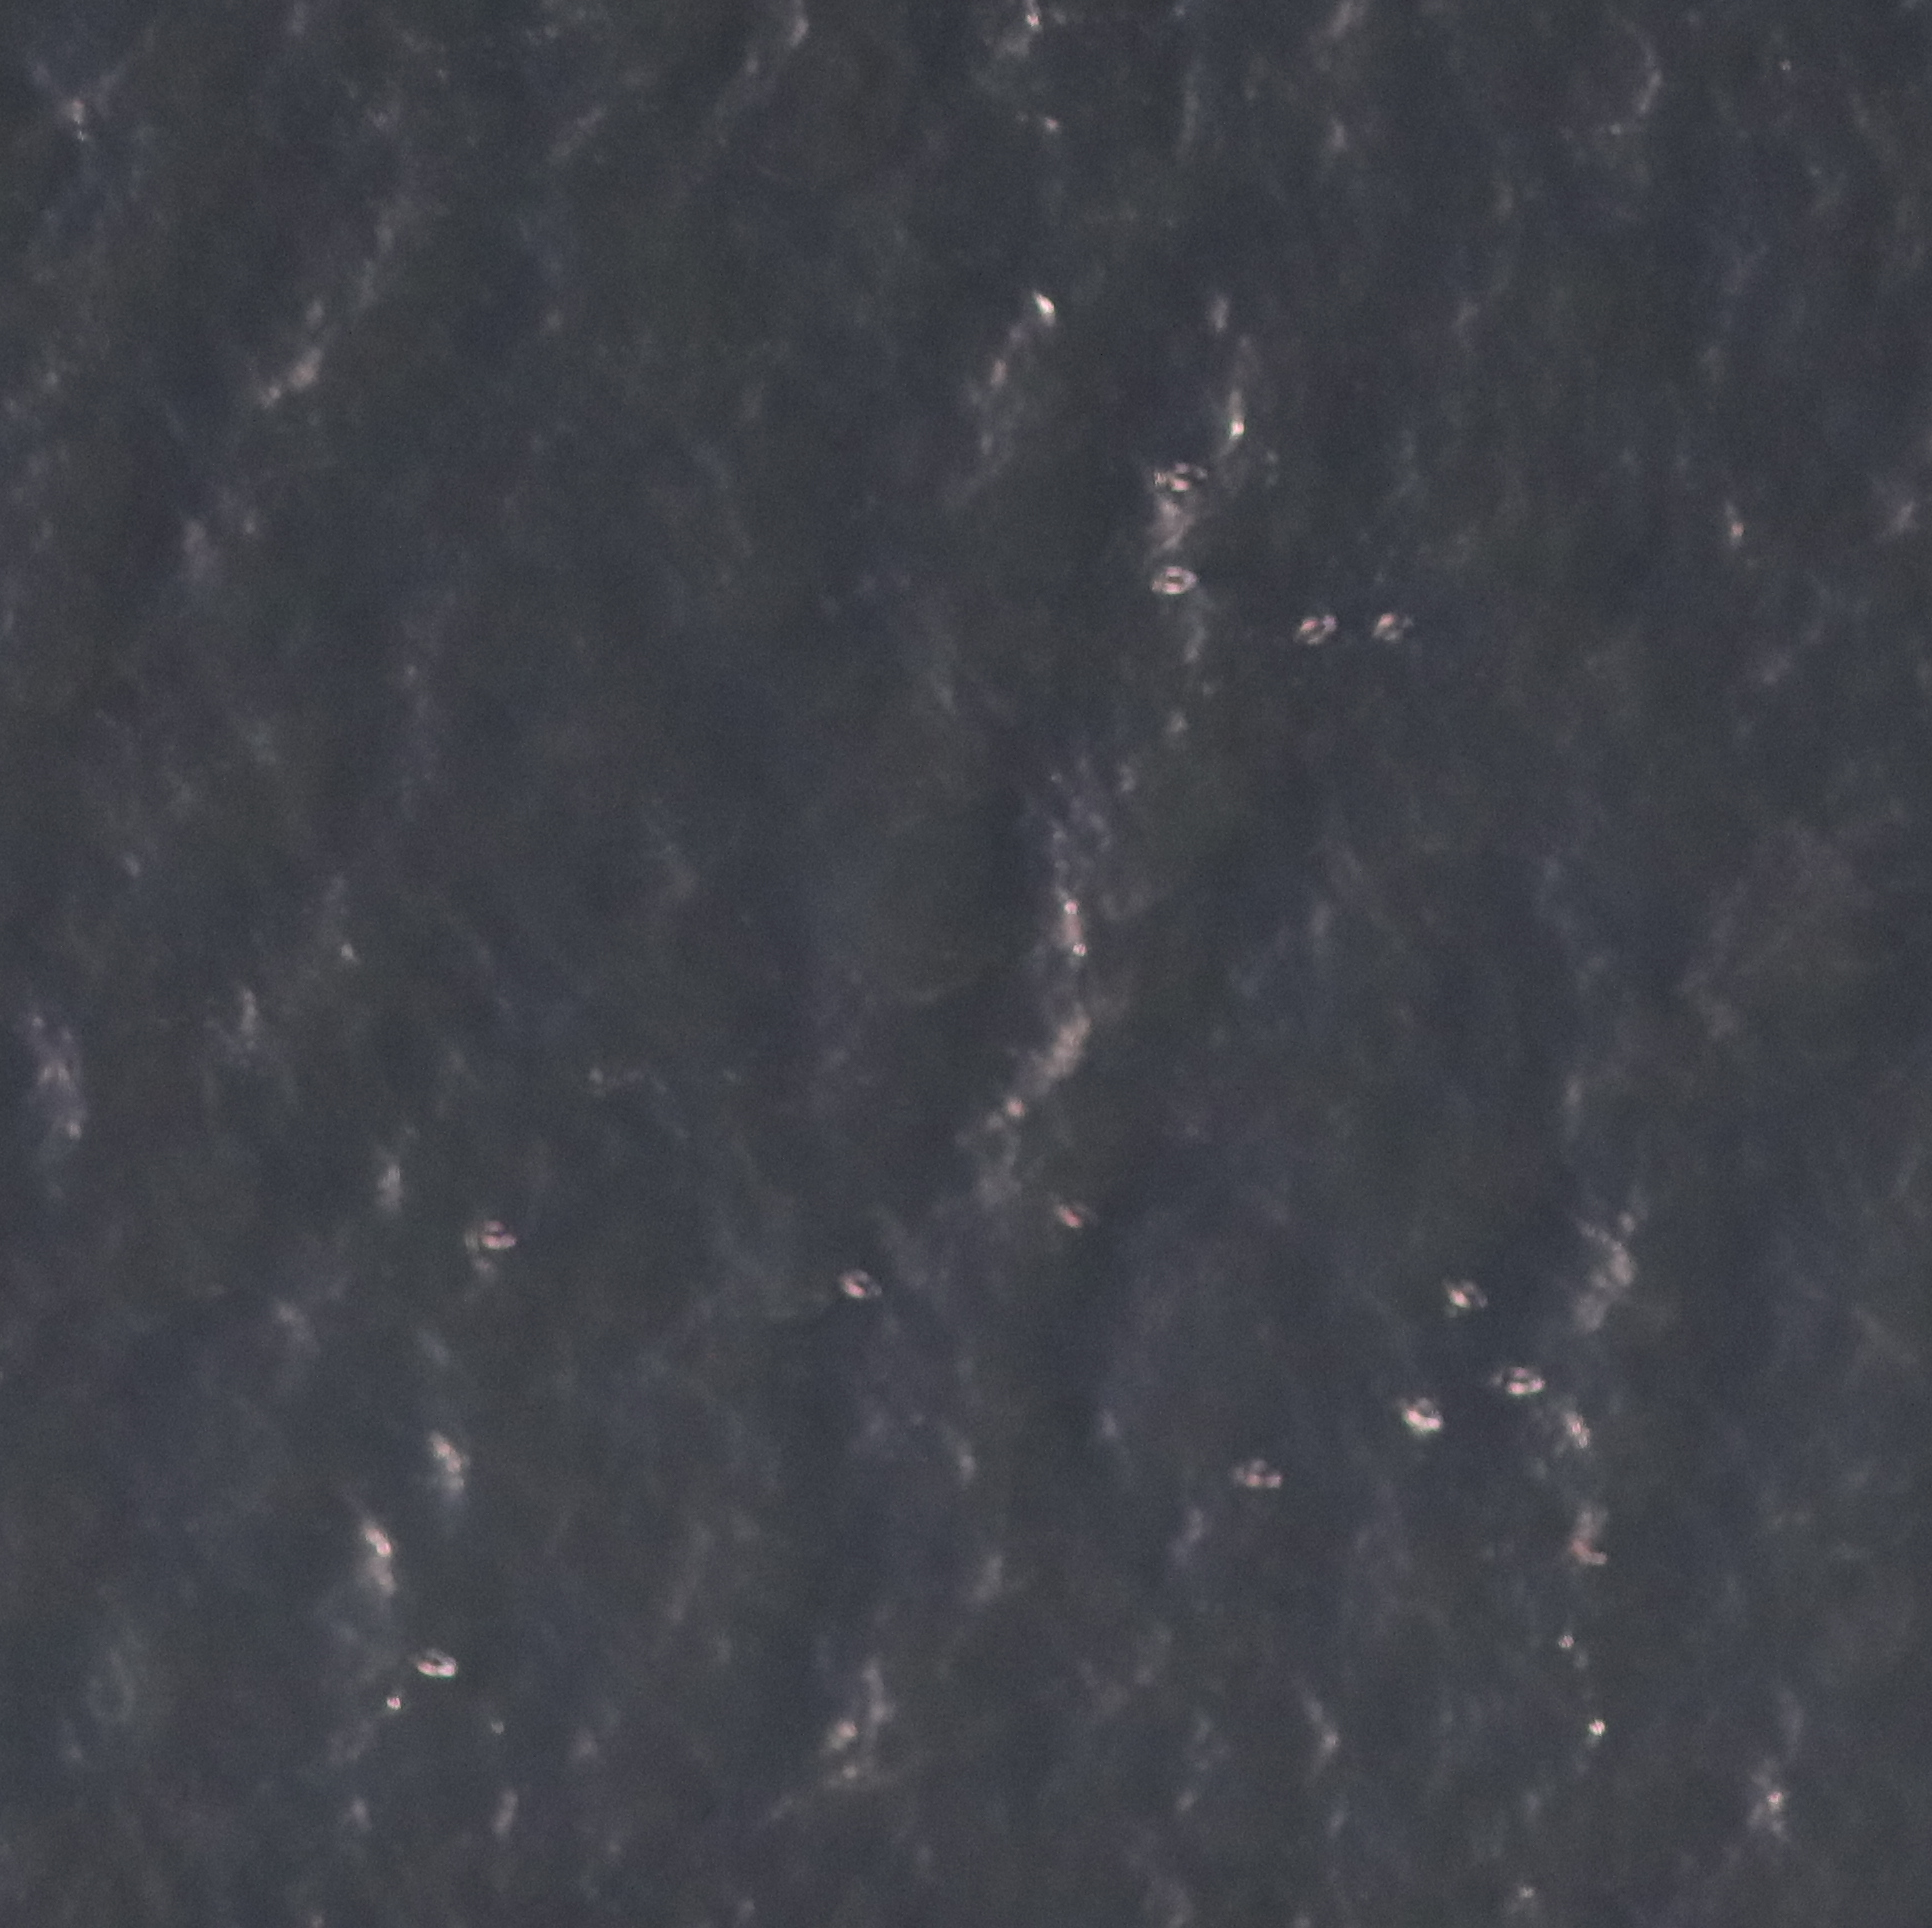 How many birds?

12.